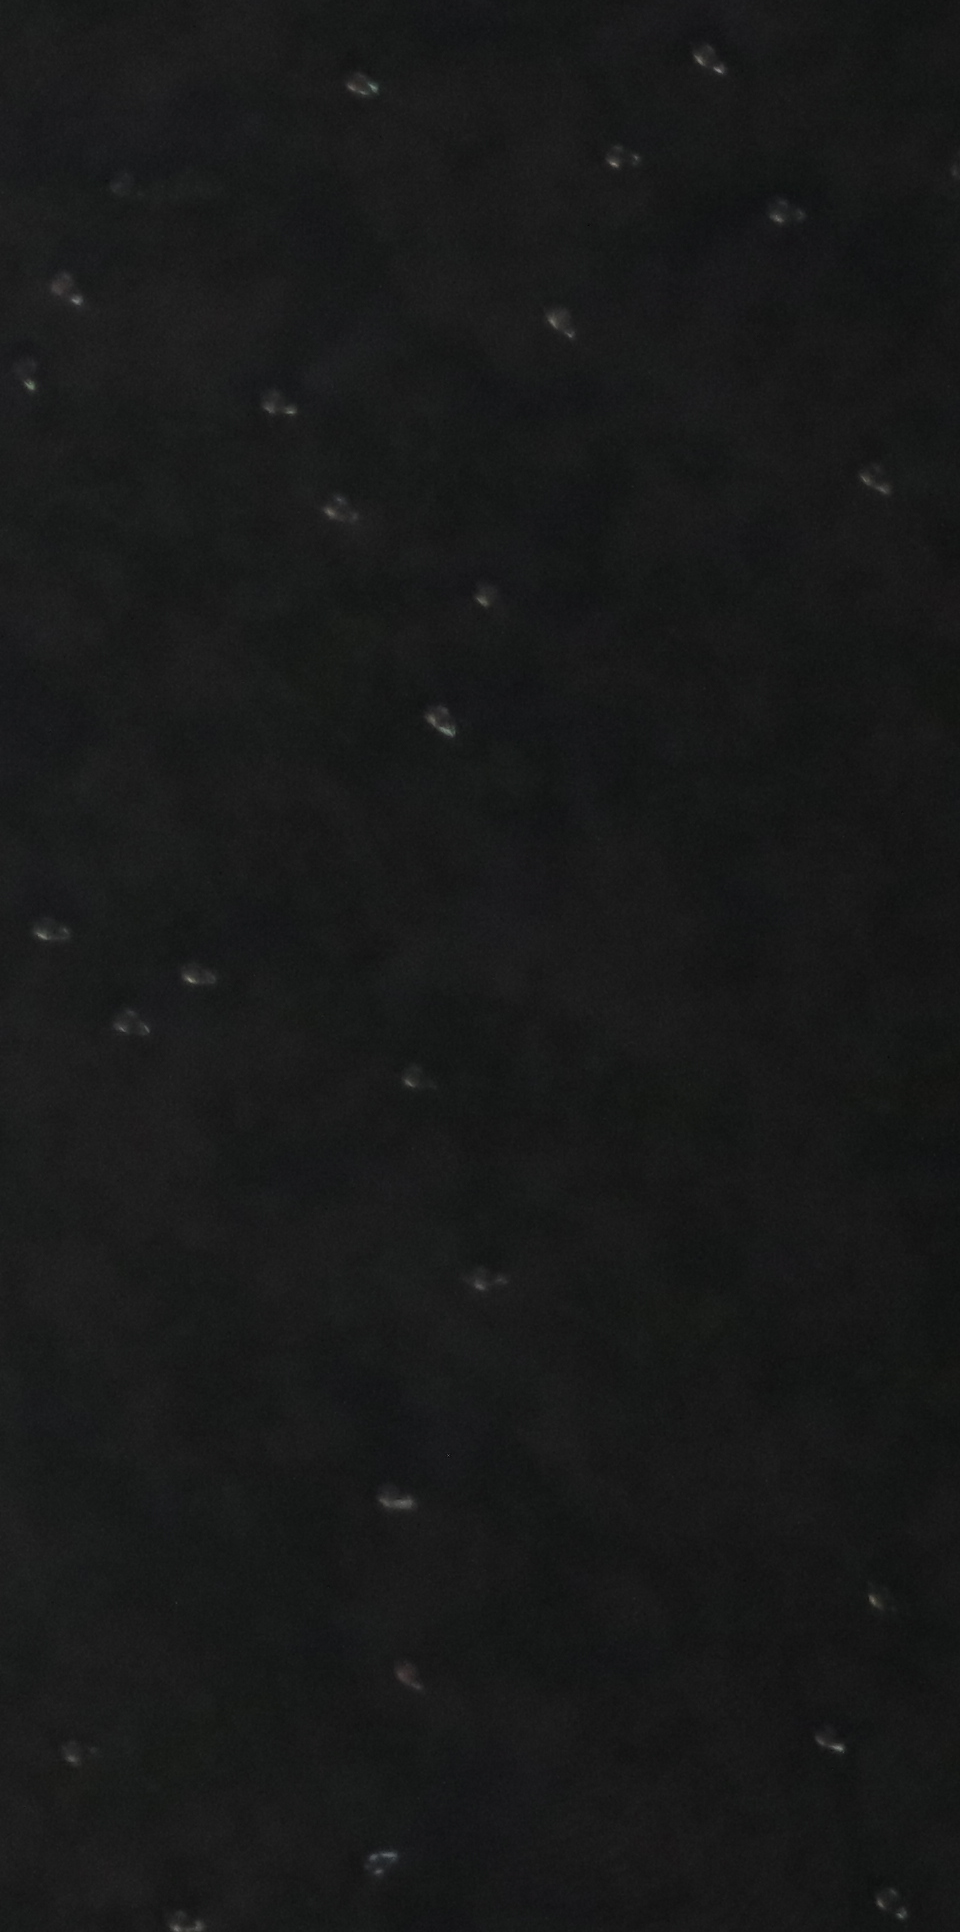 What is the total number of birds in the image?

25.